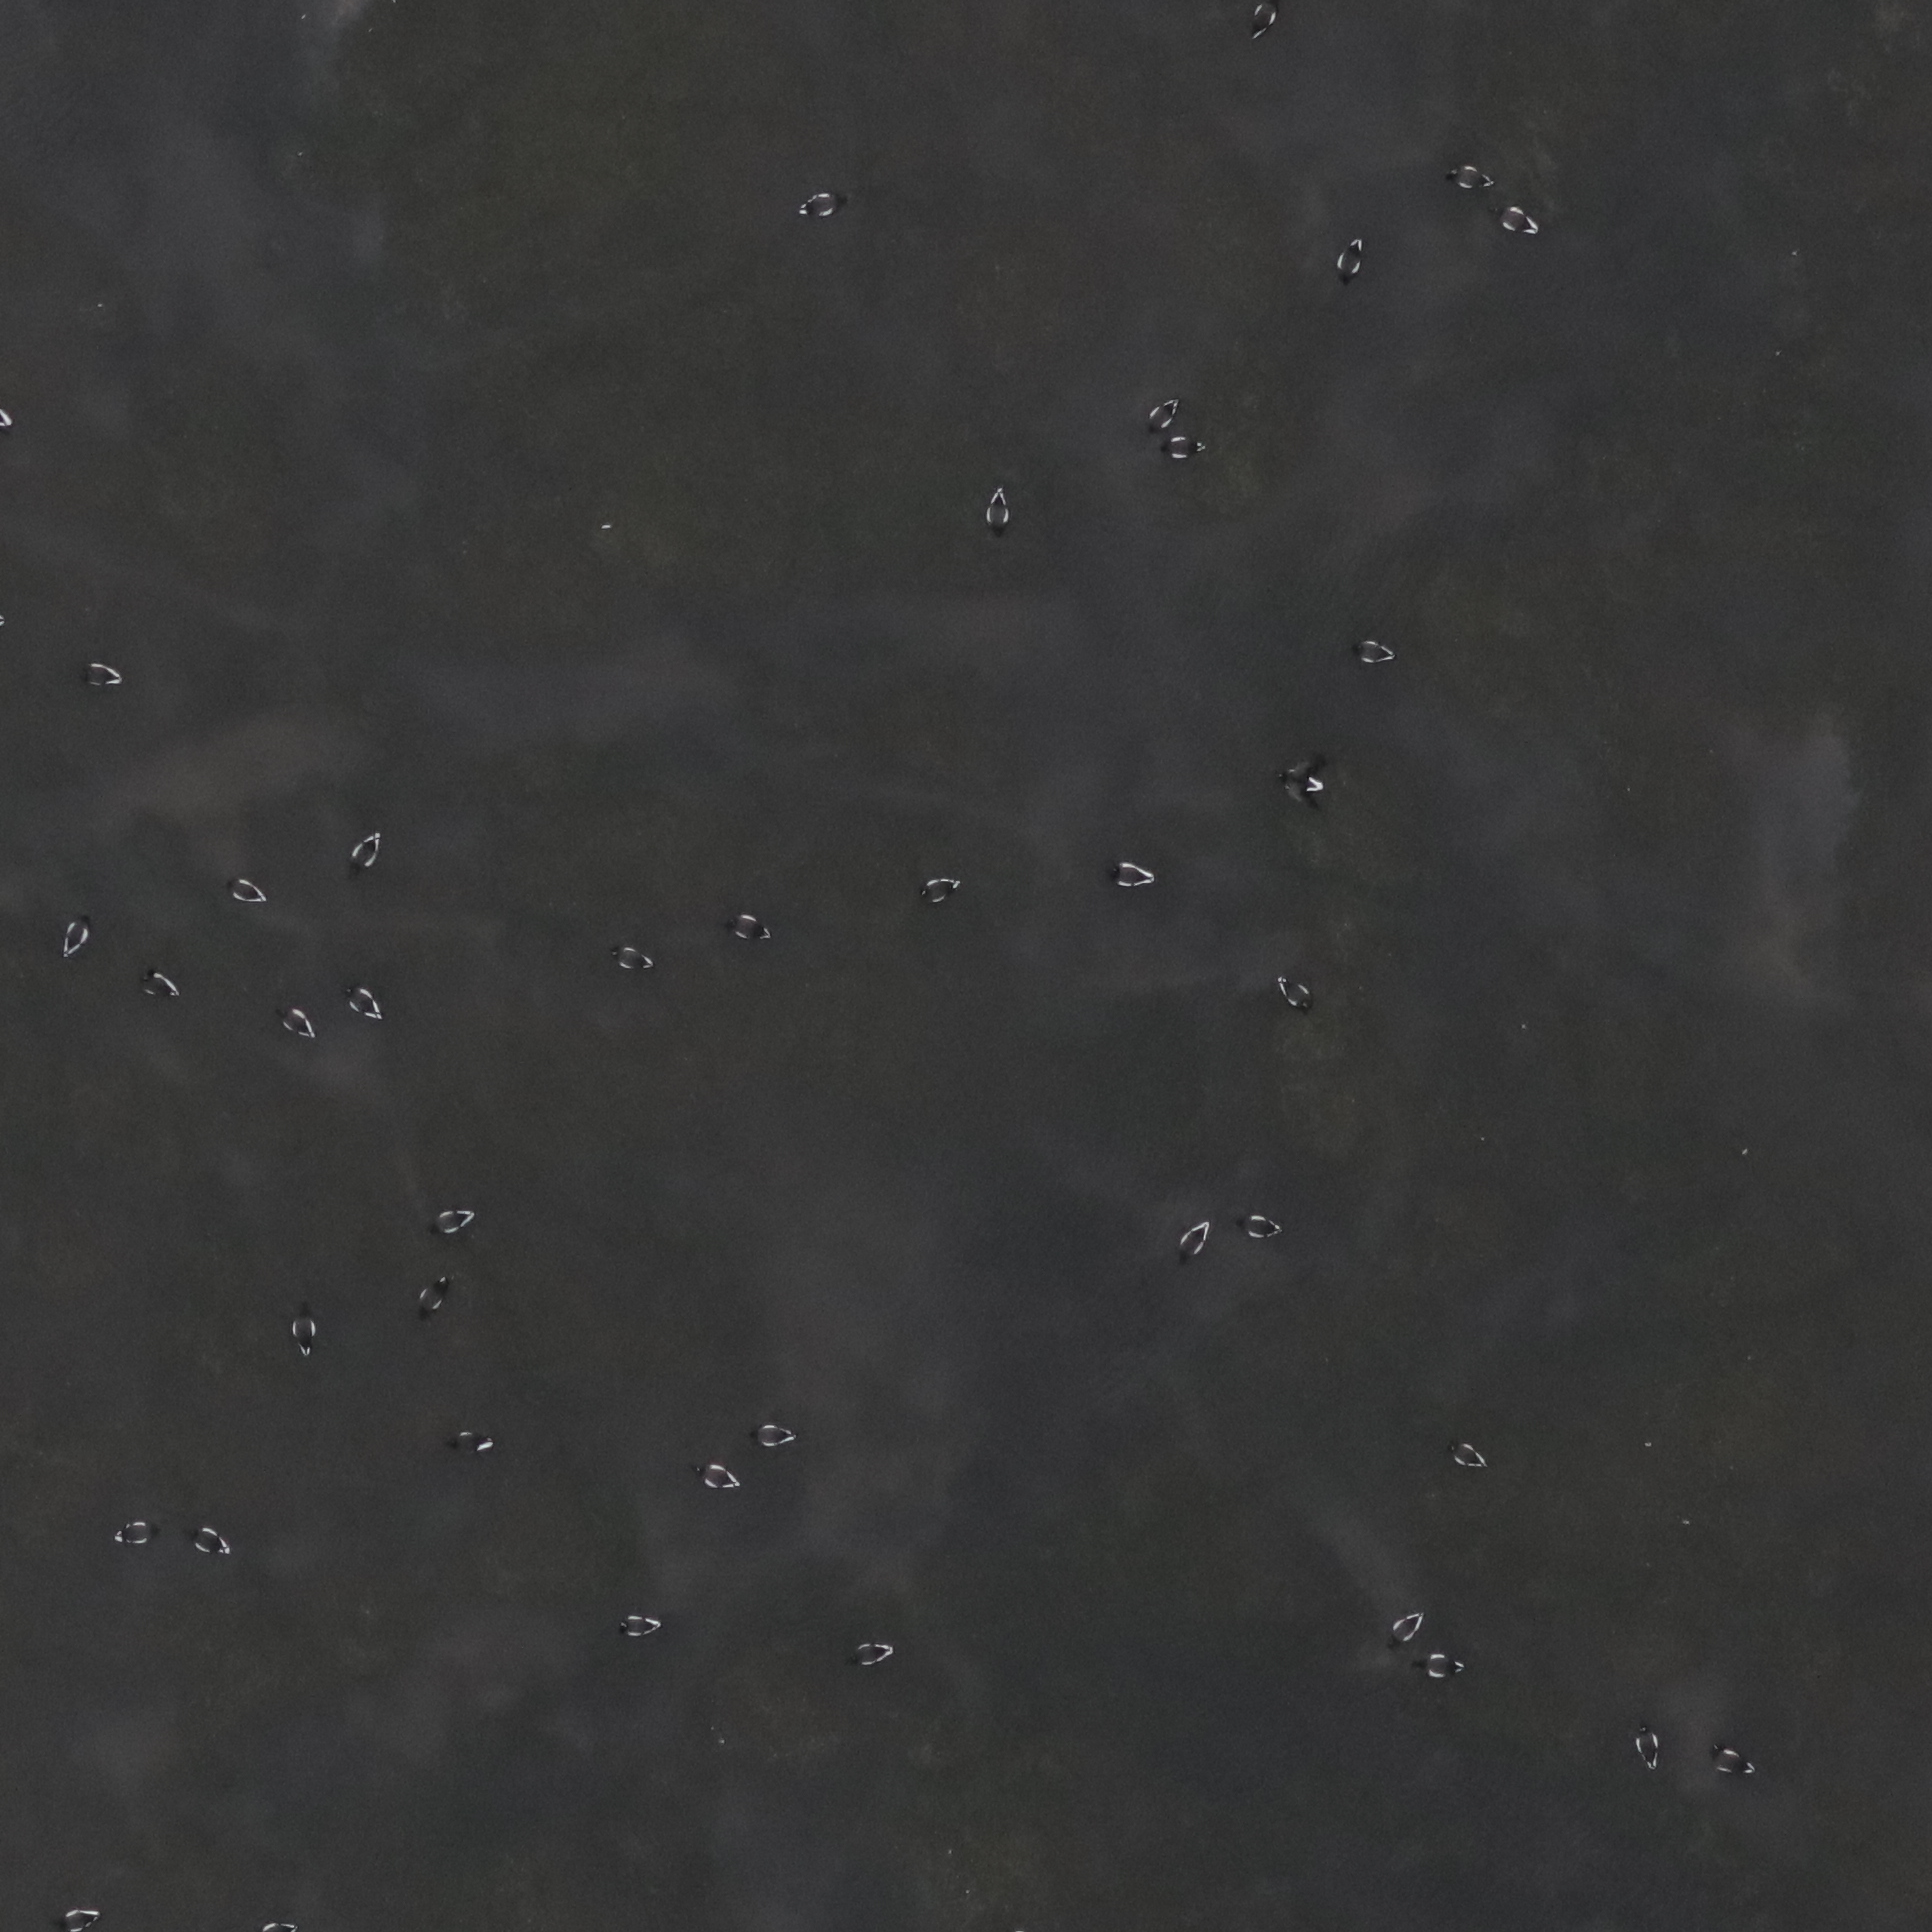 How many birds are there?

40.